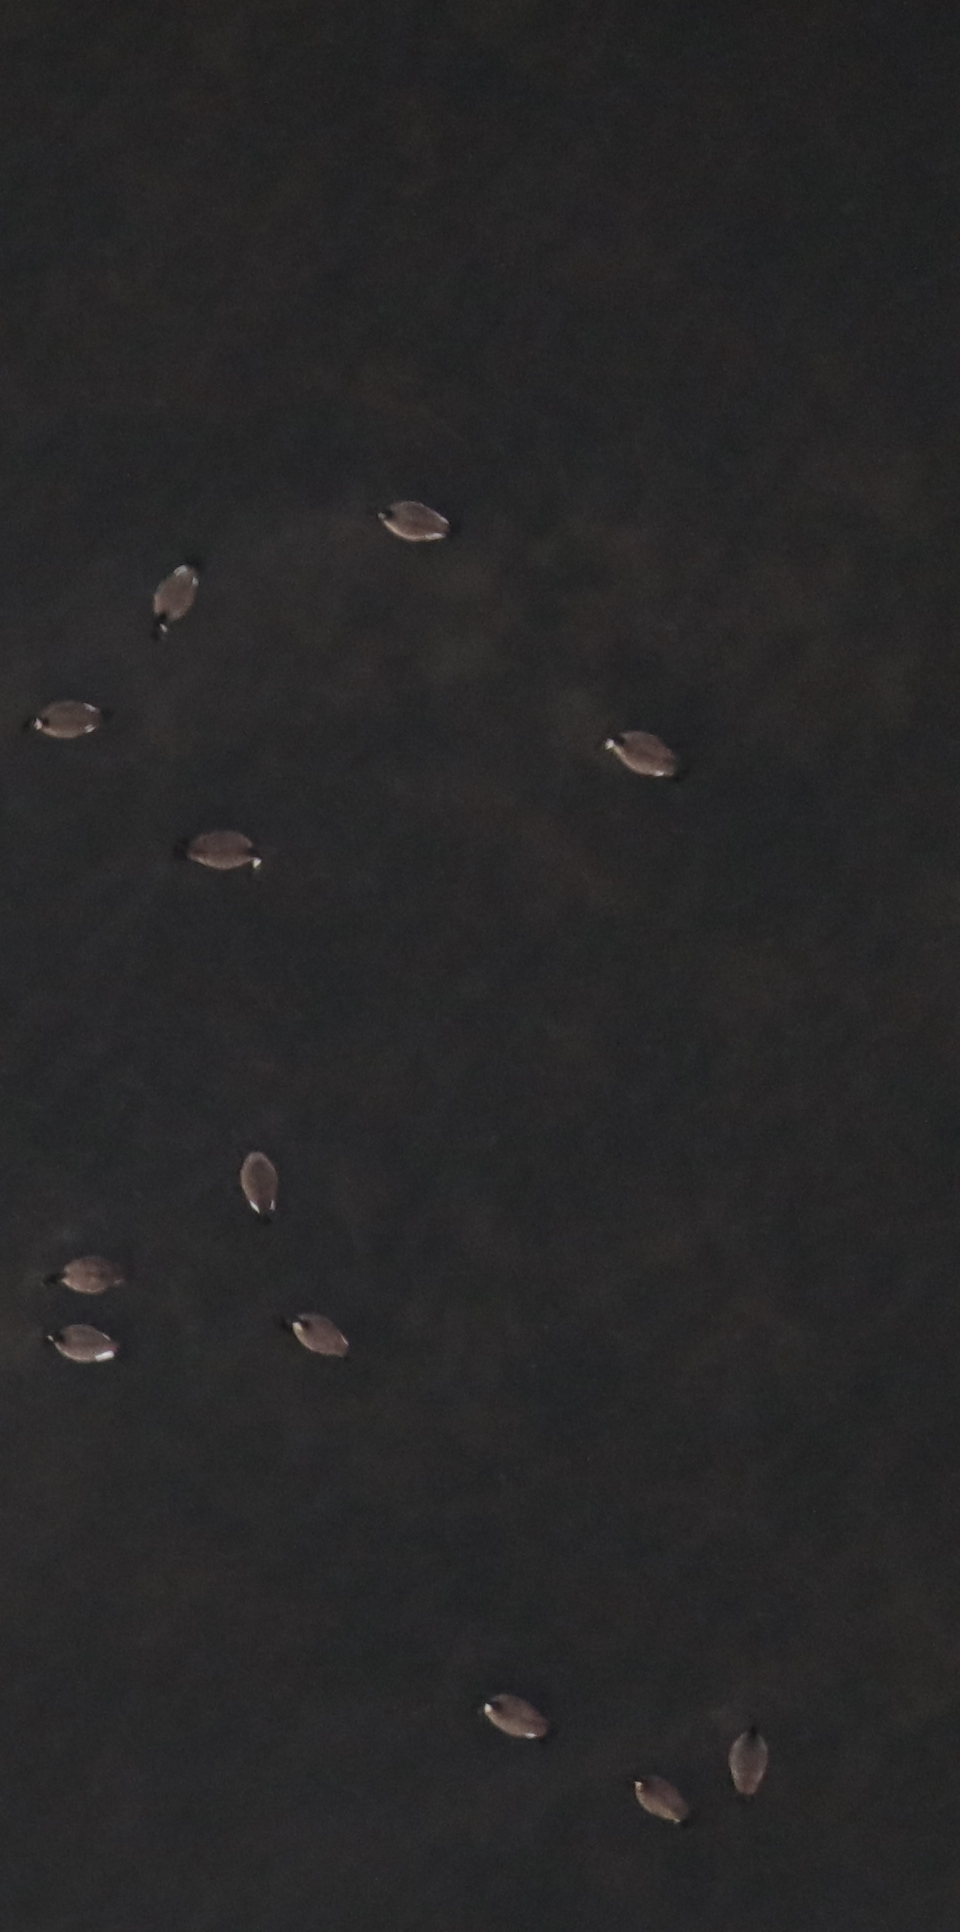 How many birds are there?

12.